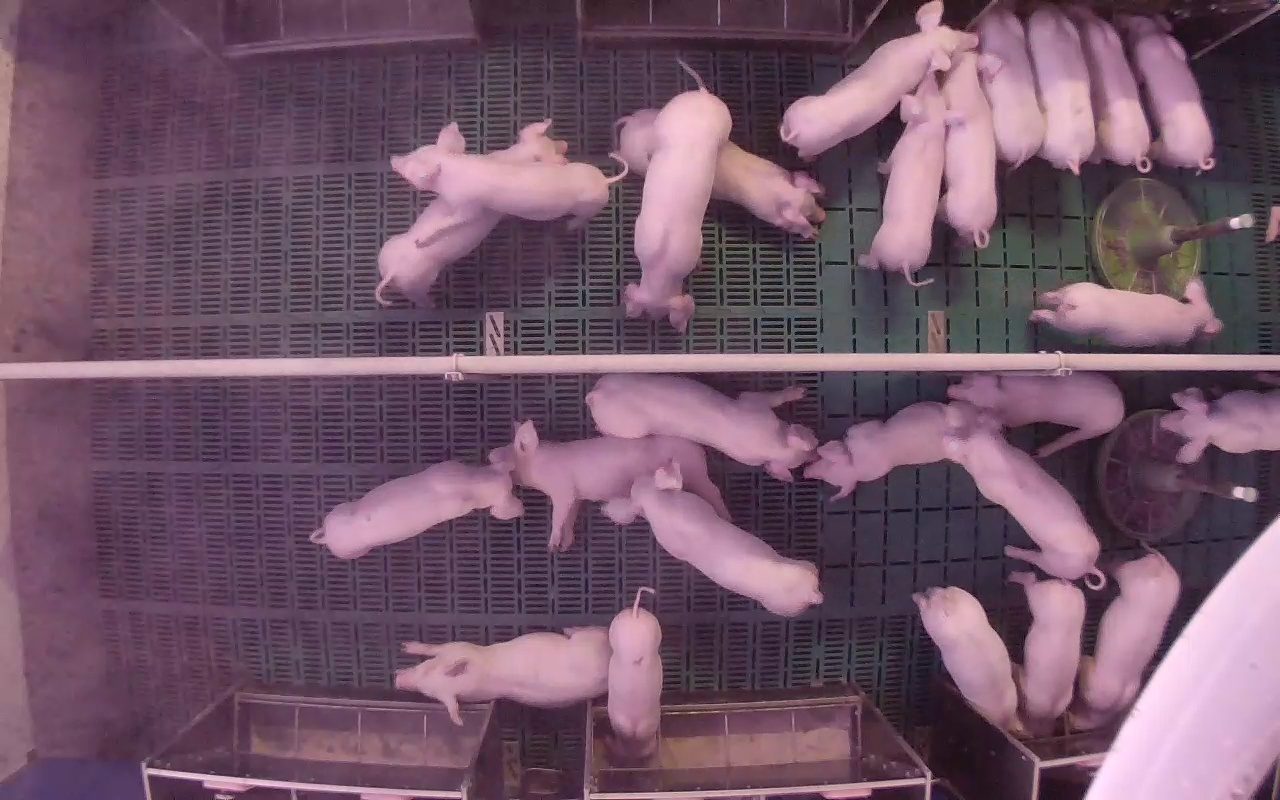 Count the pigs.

25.